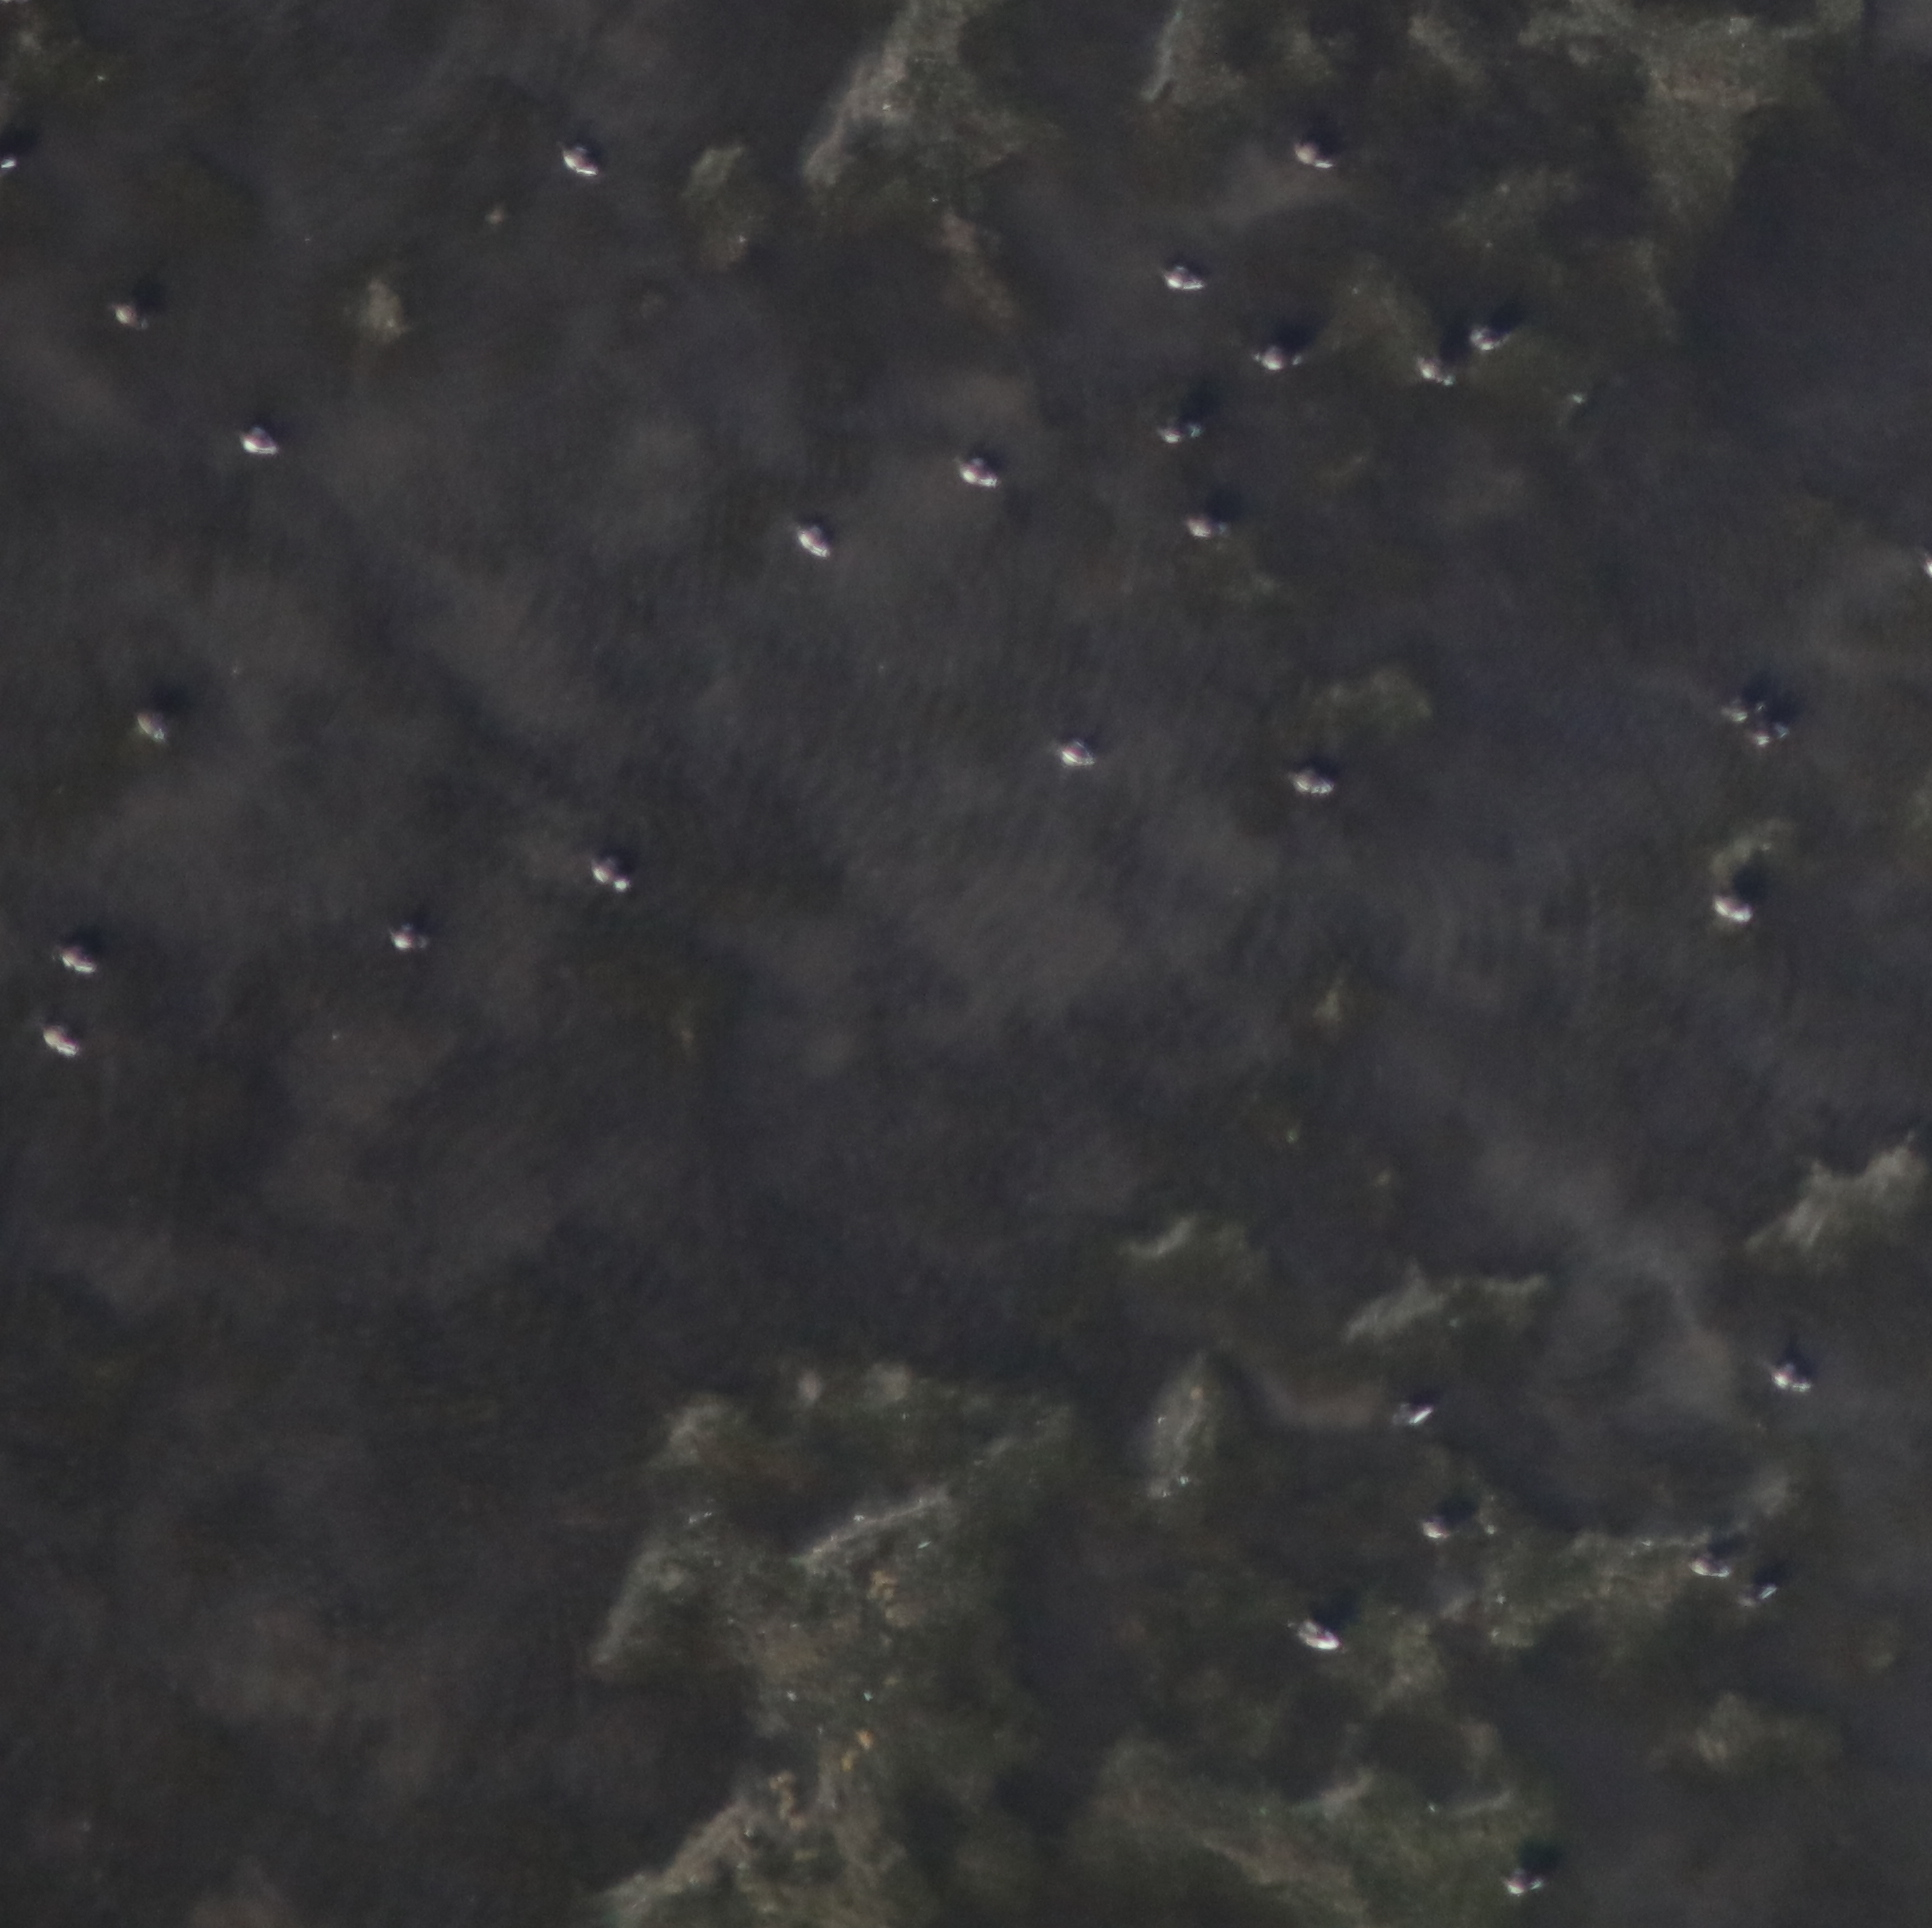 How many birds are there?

29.